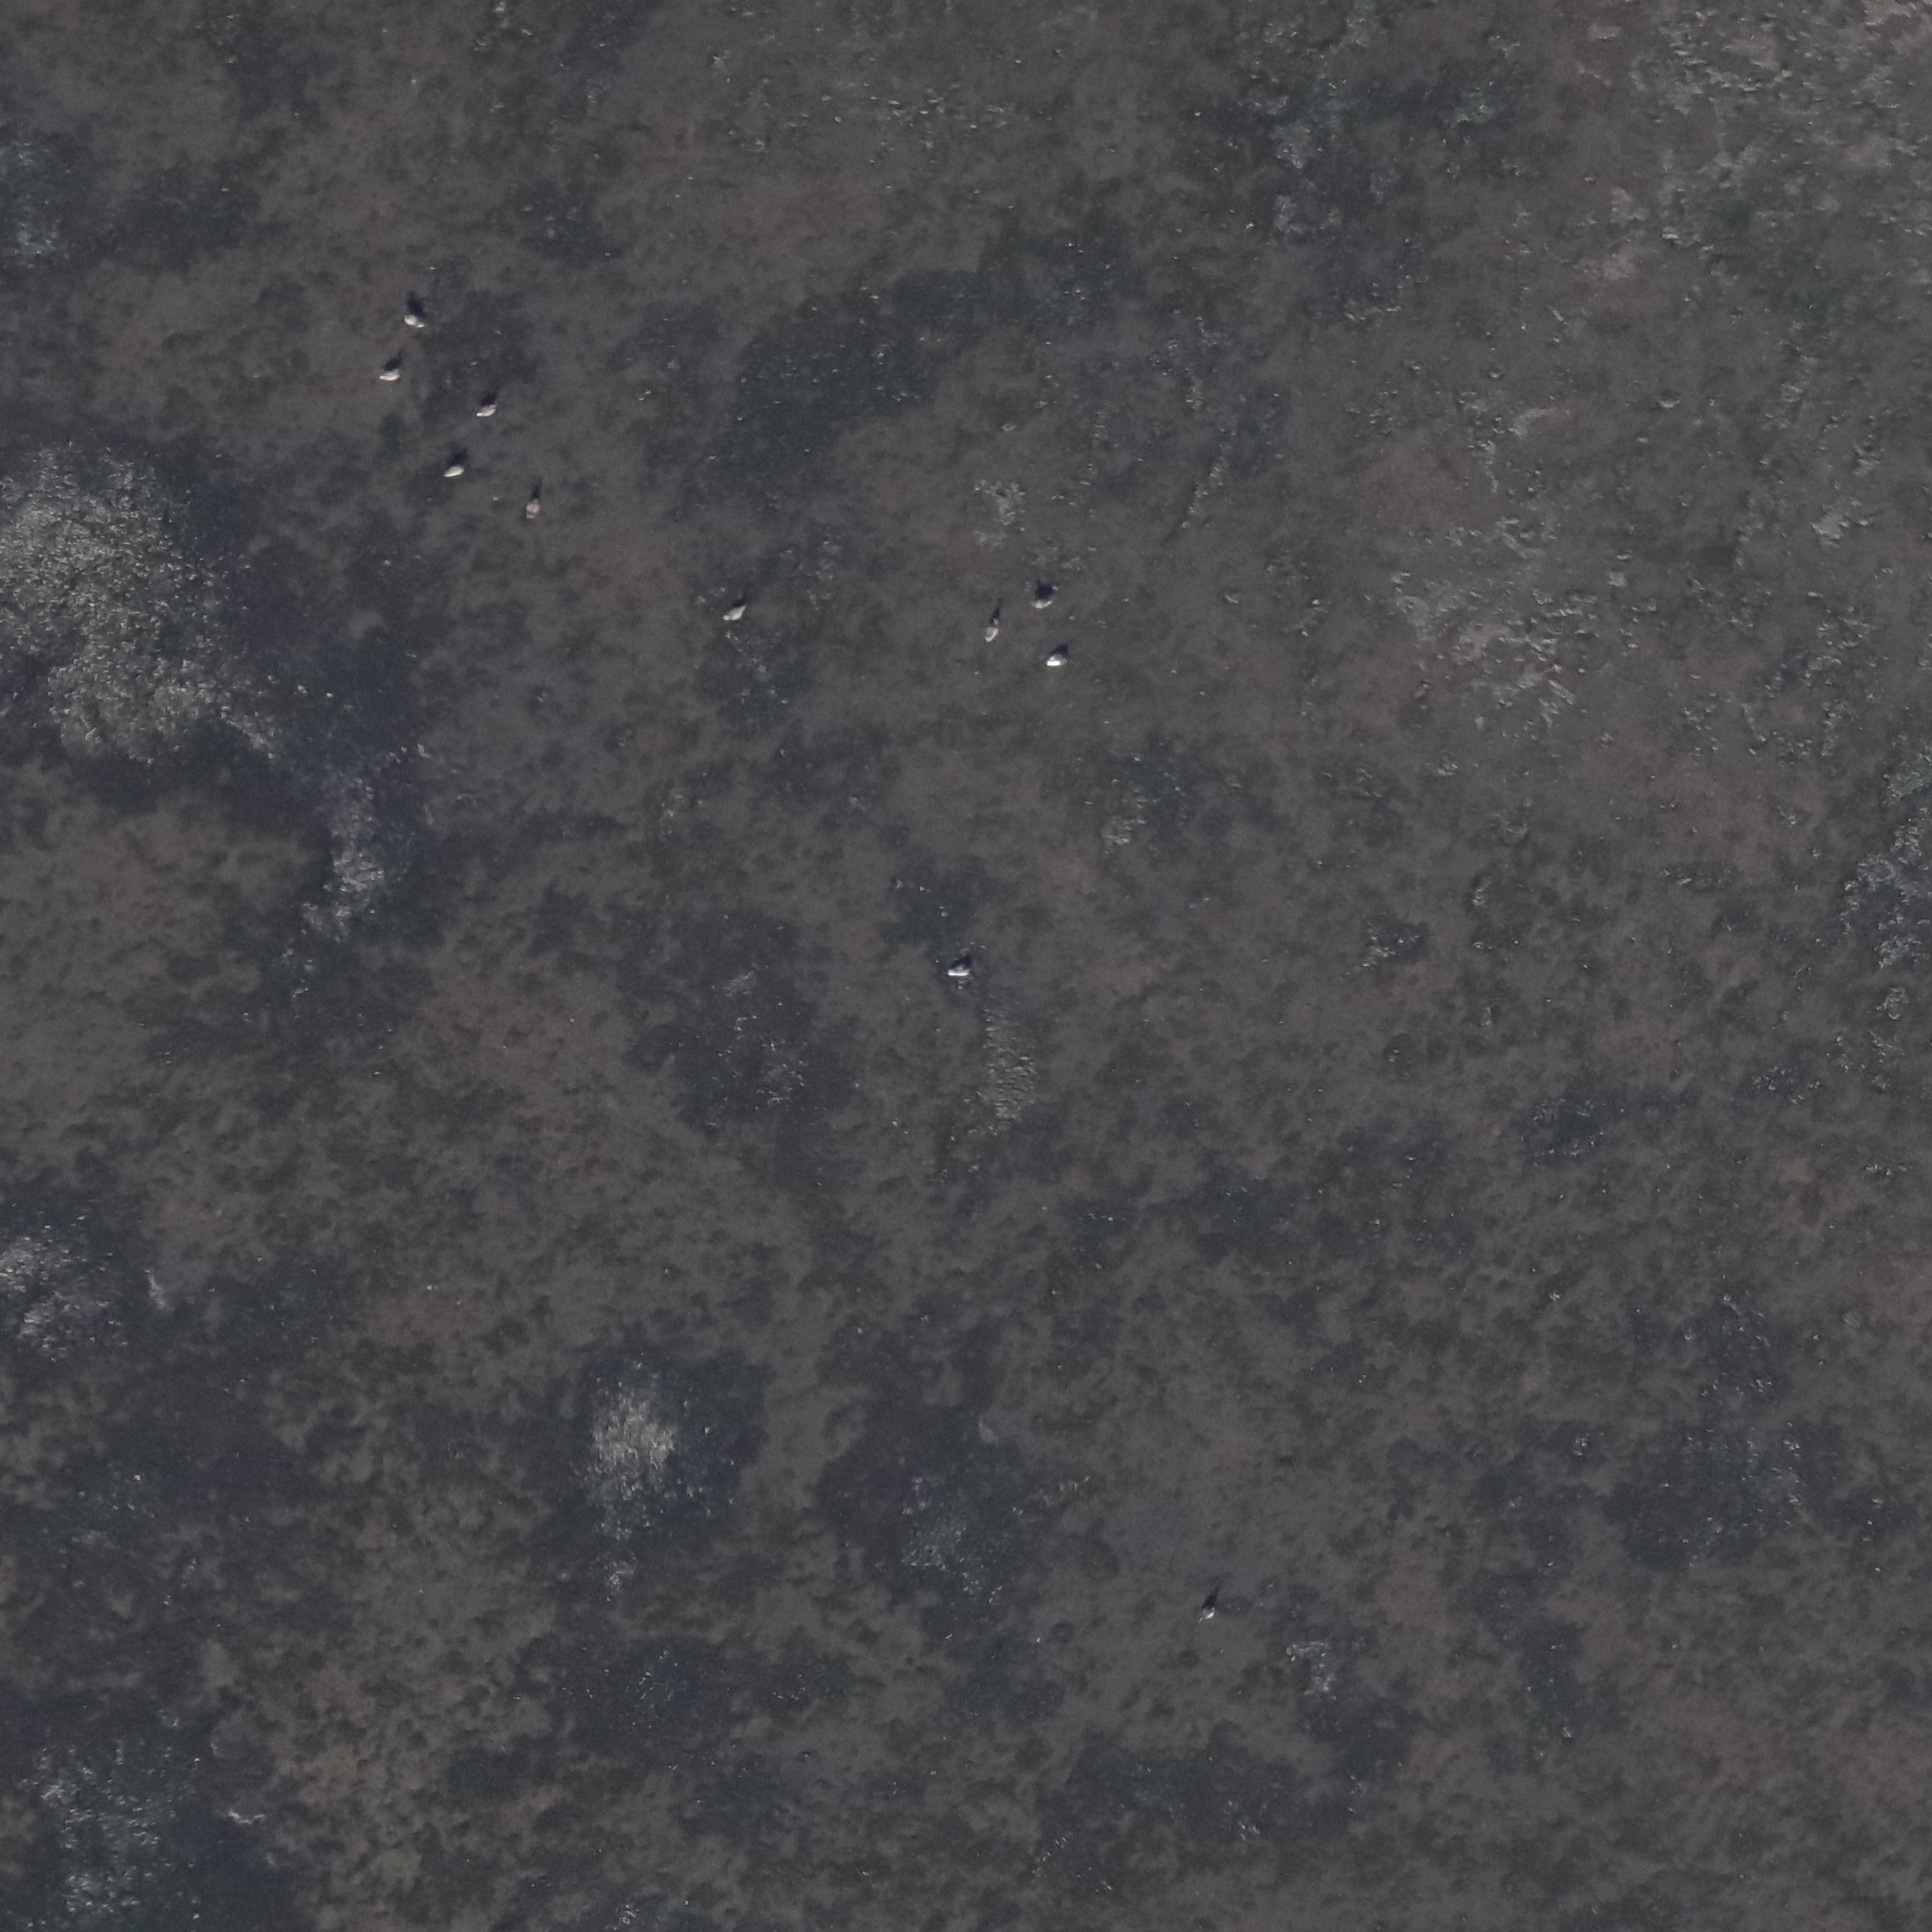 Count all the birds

11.